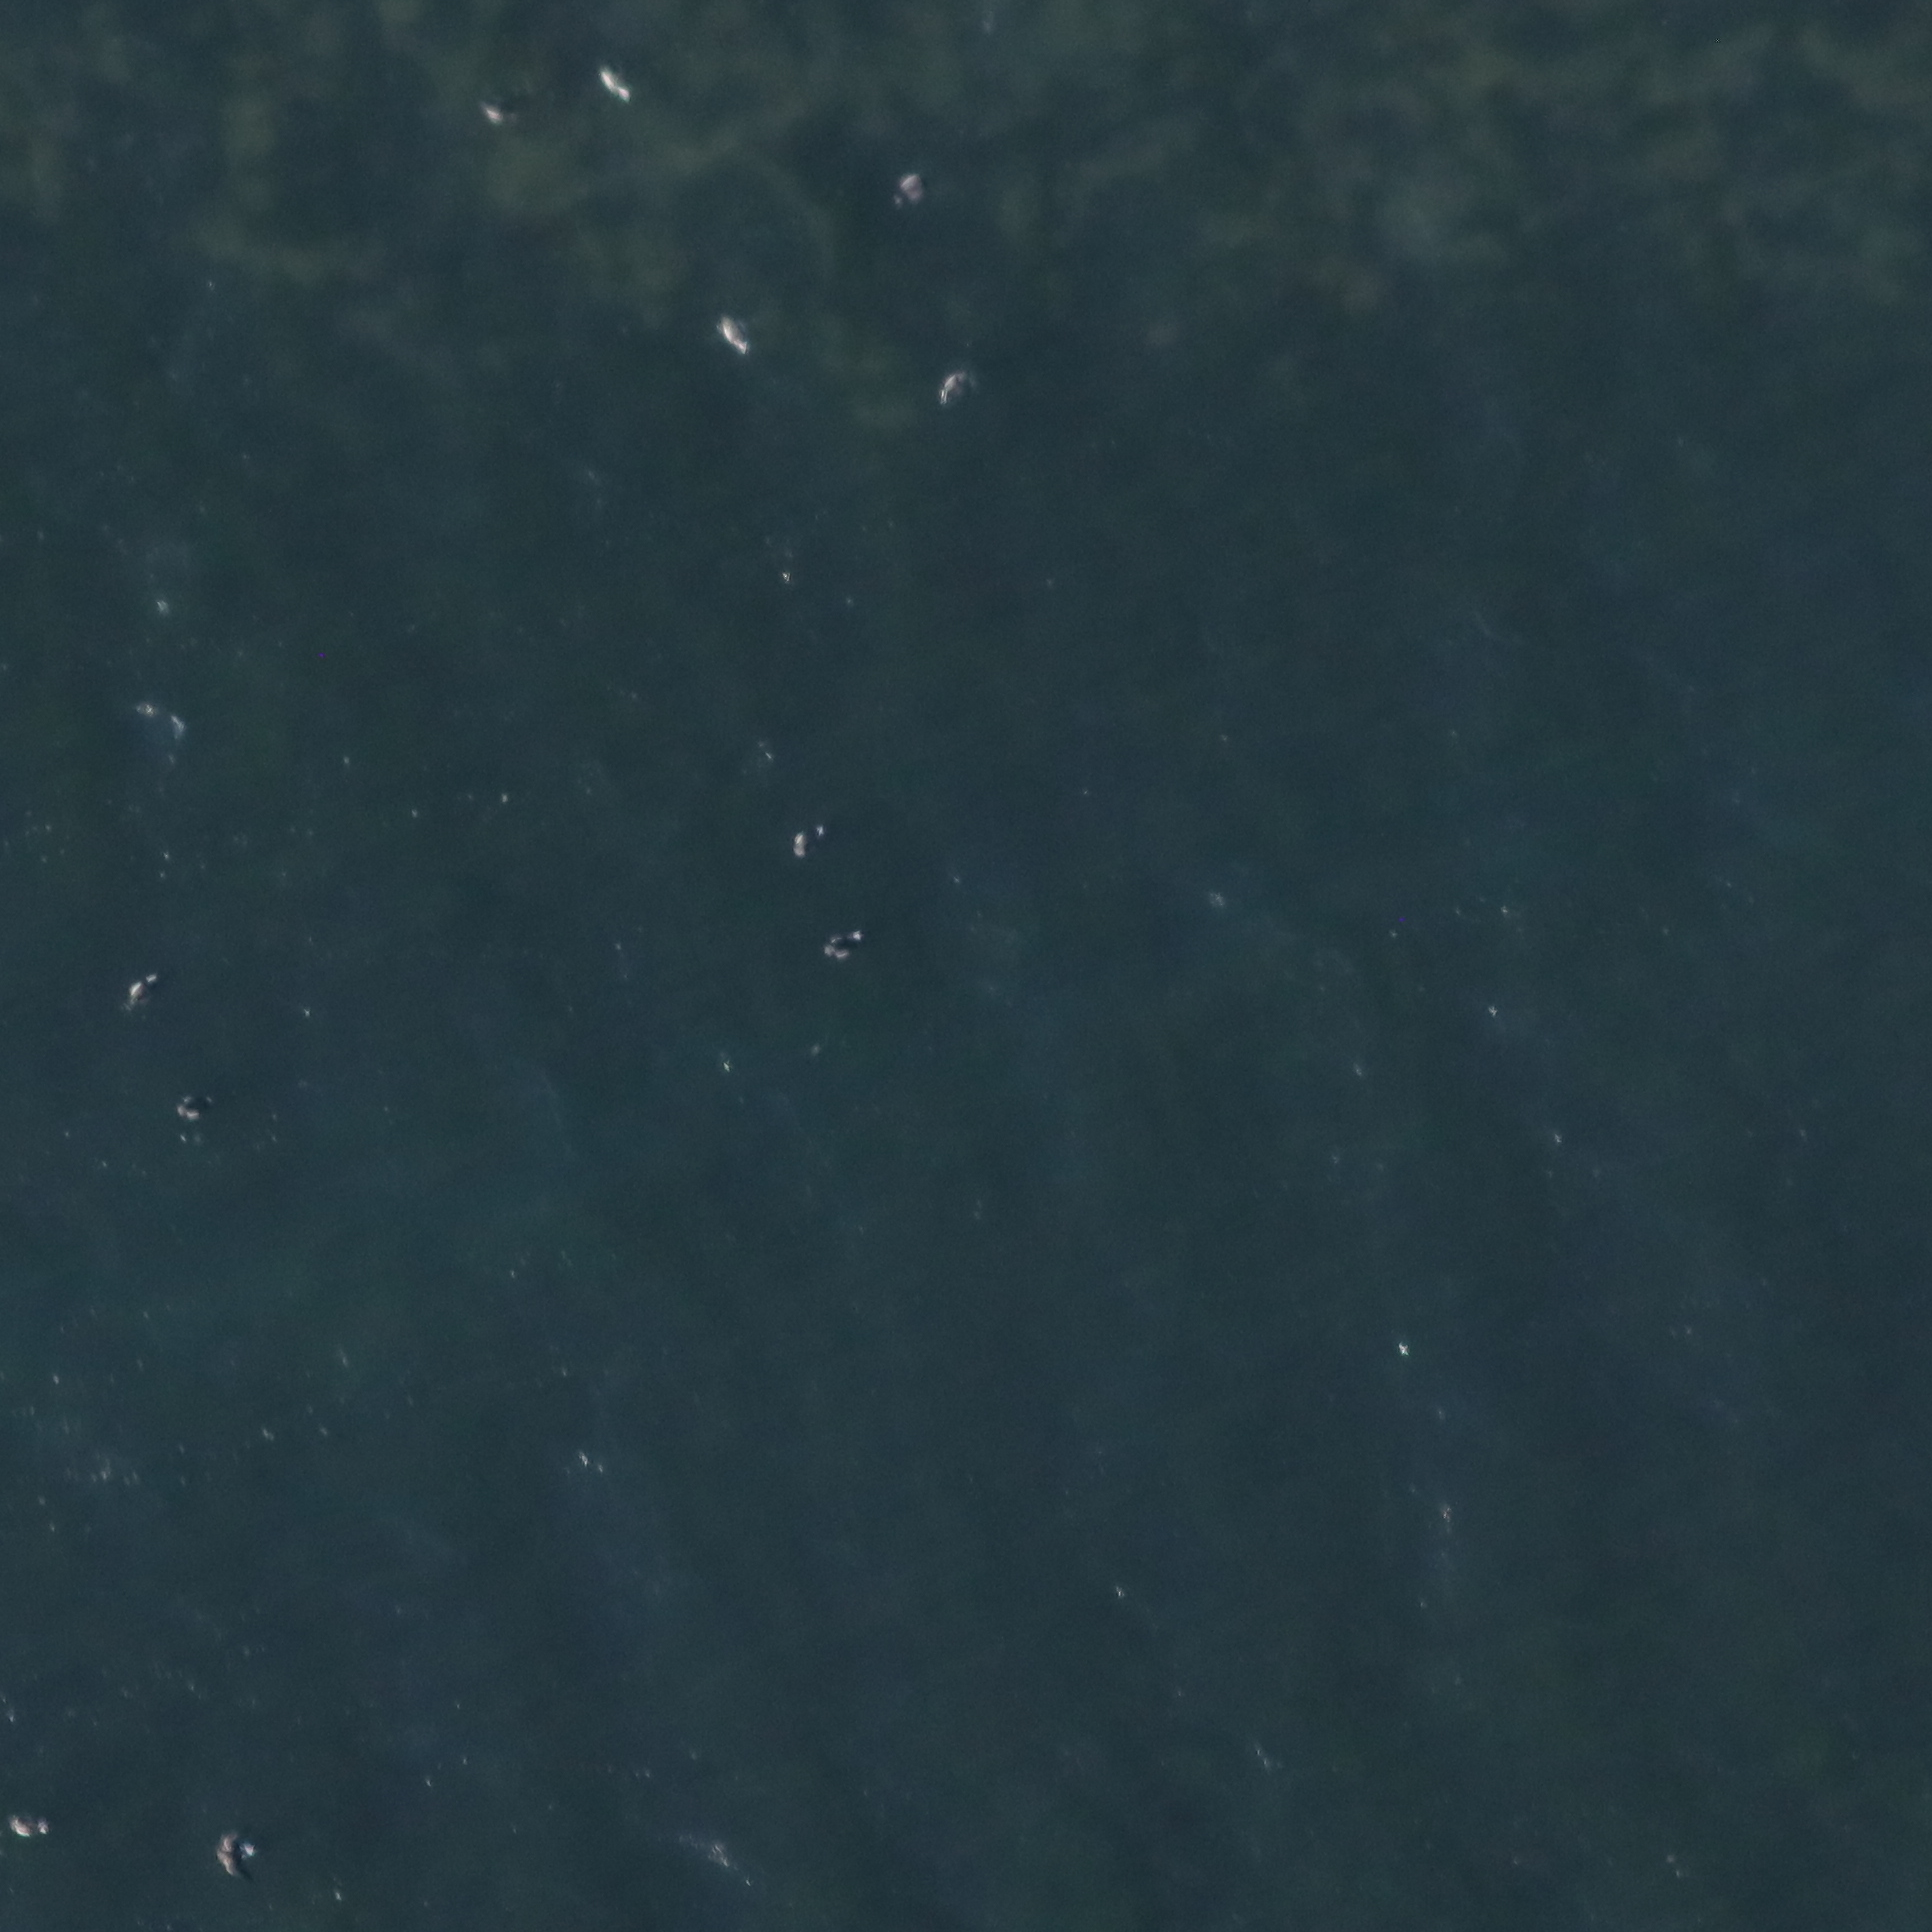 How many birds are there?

11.